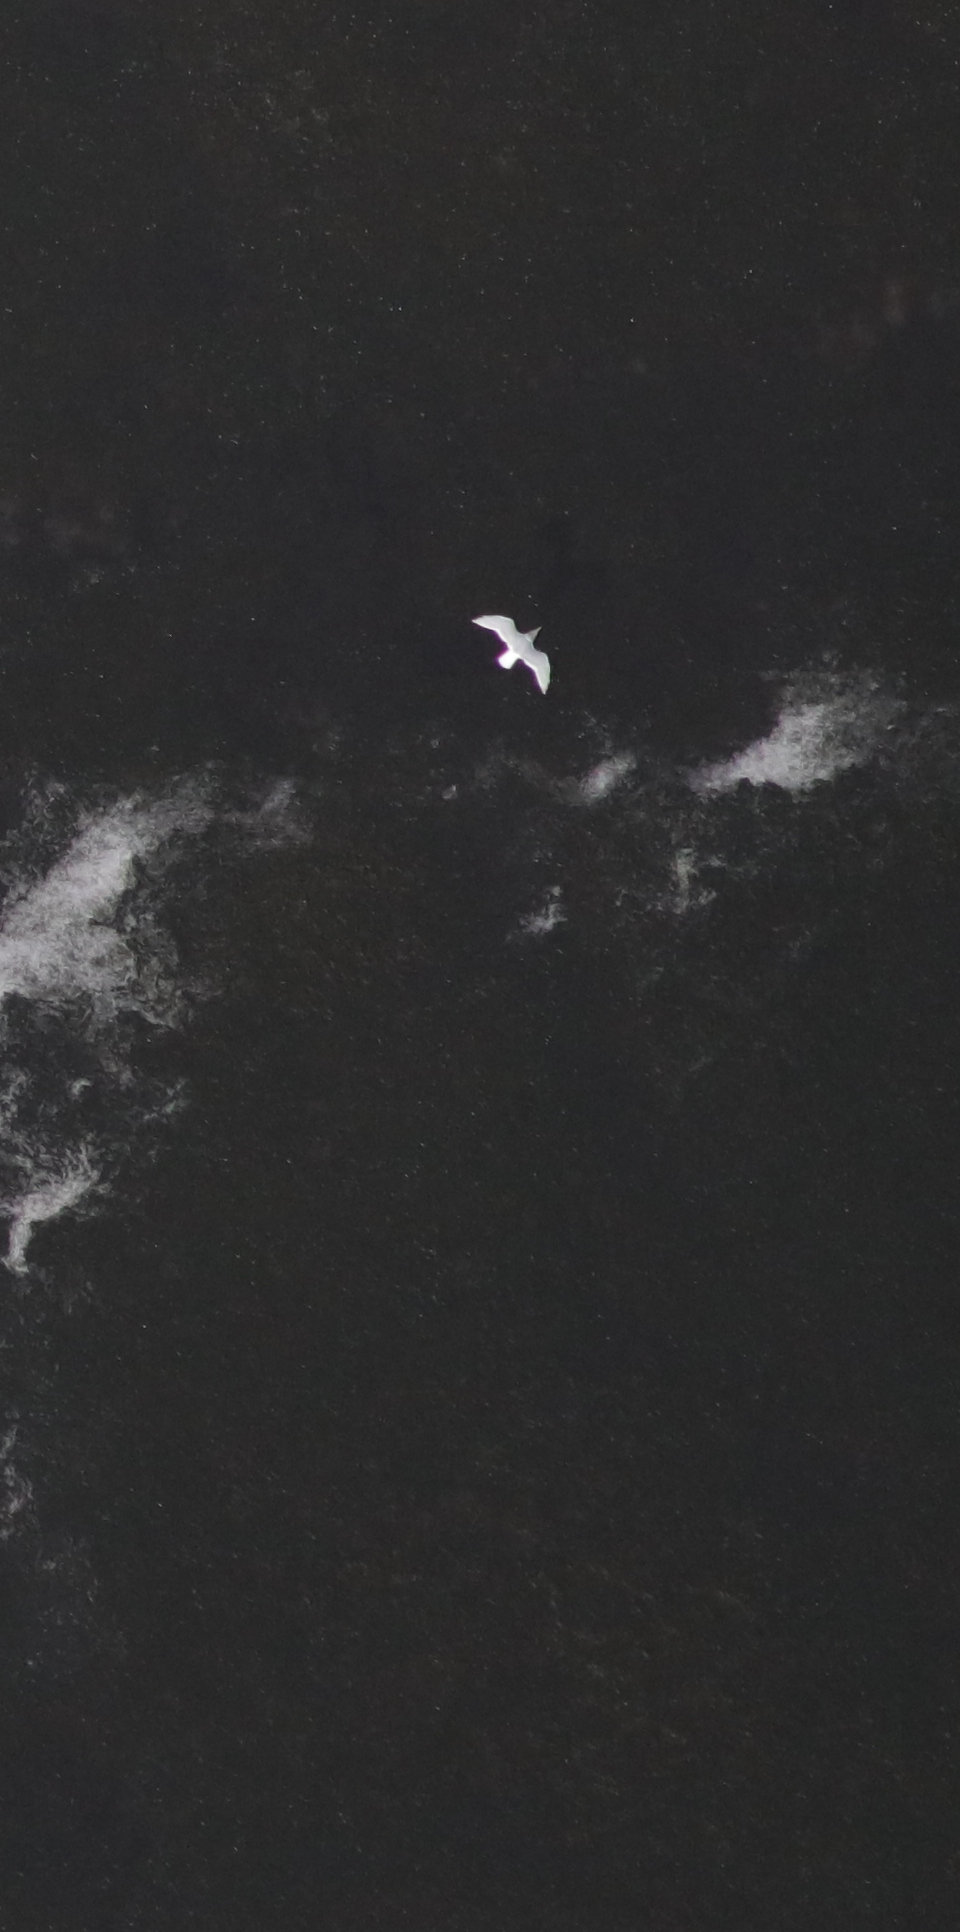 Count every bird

1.